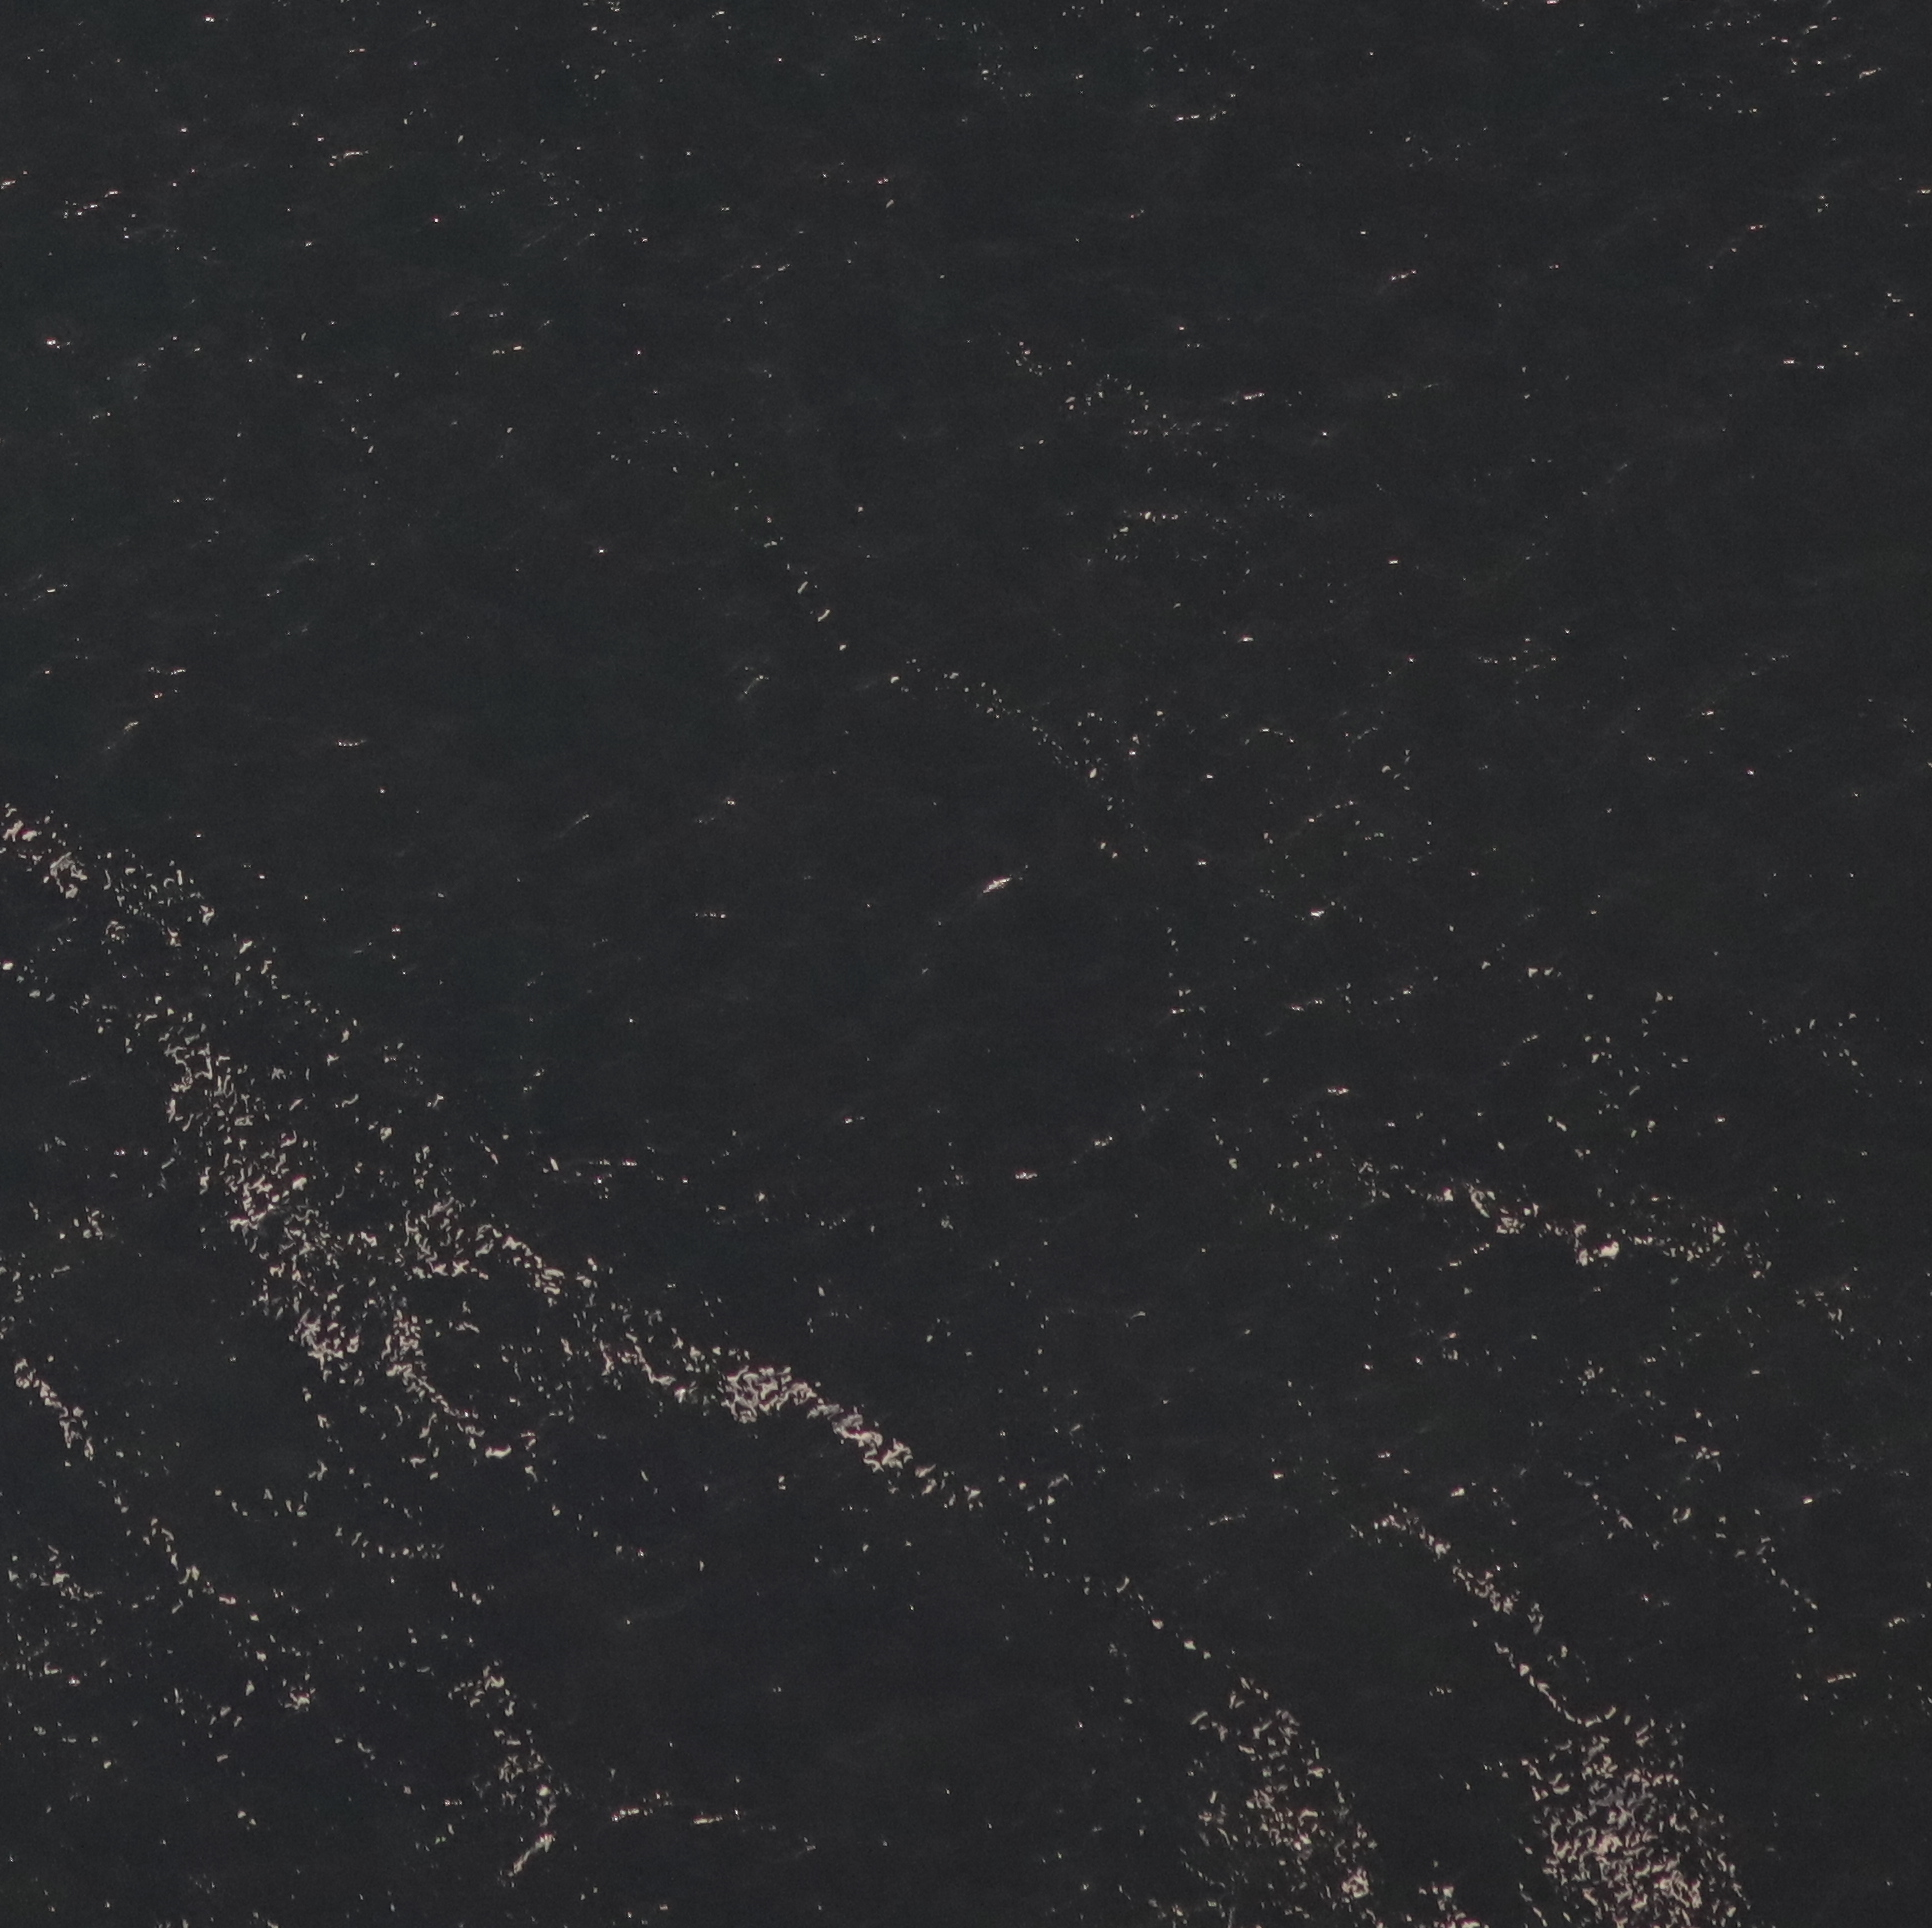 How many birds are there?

0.